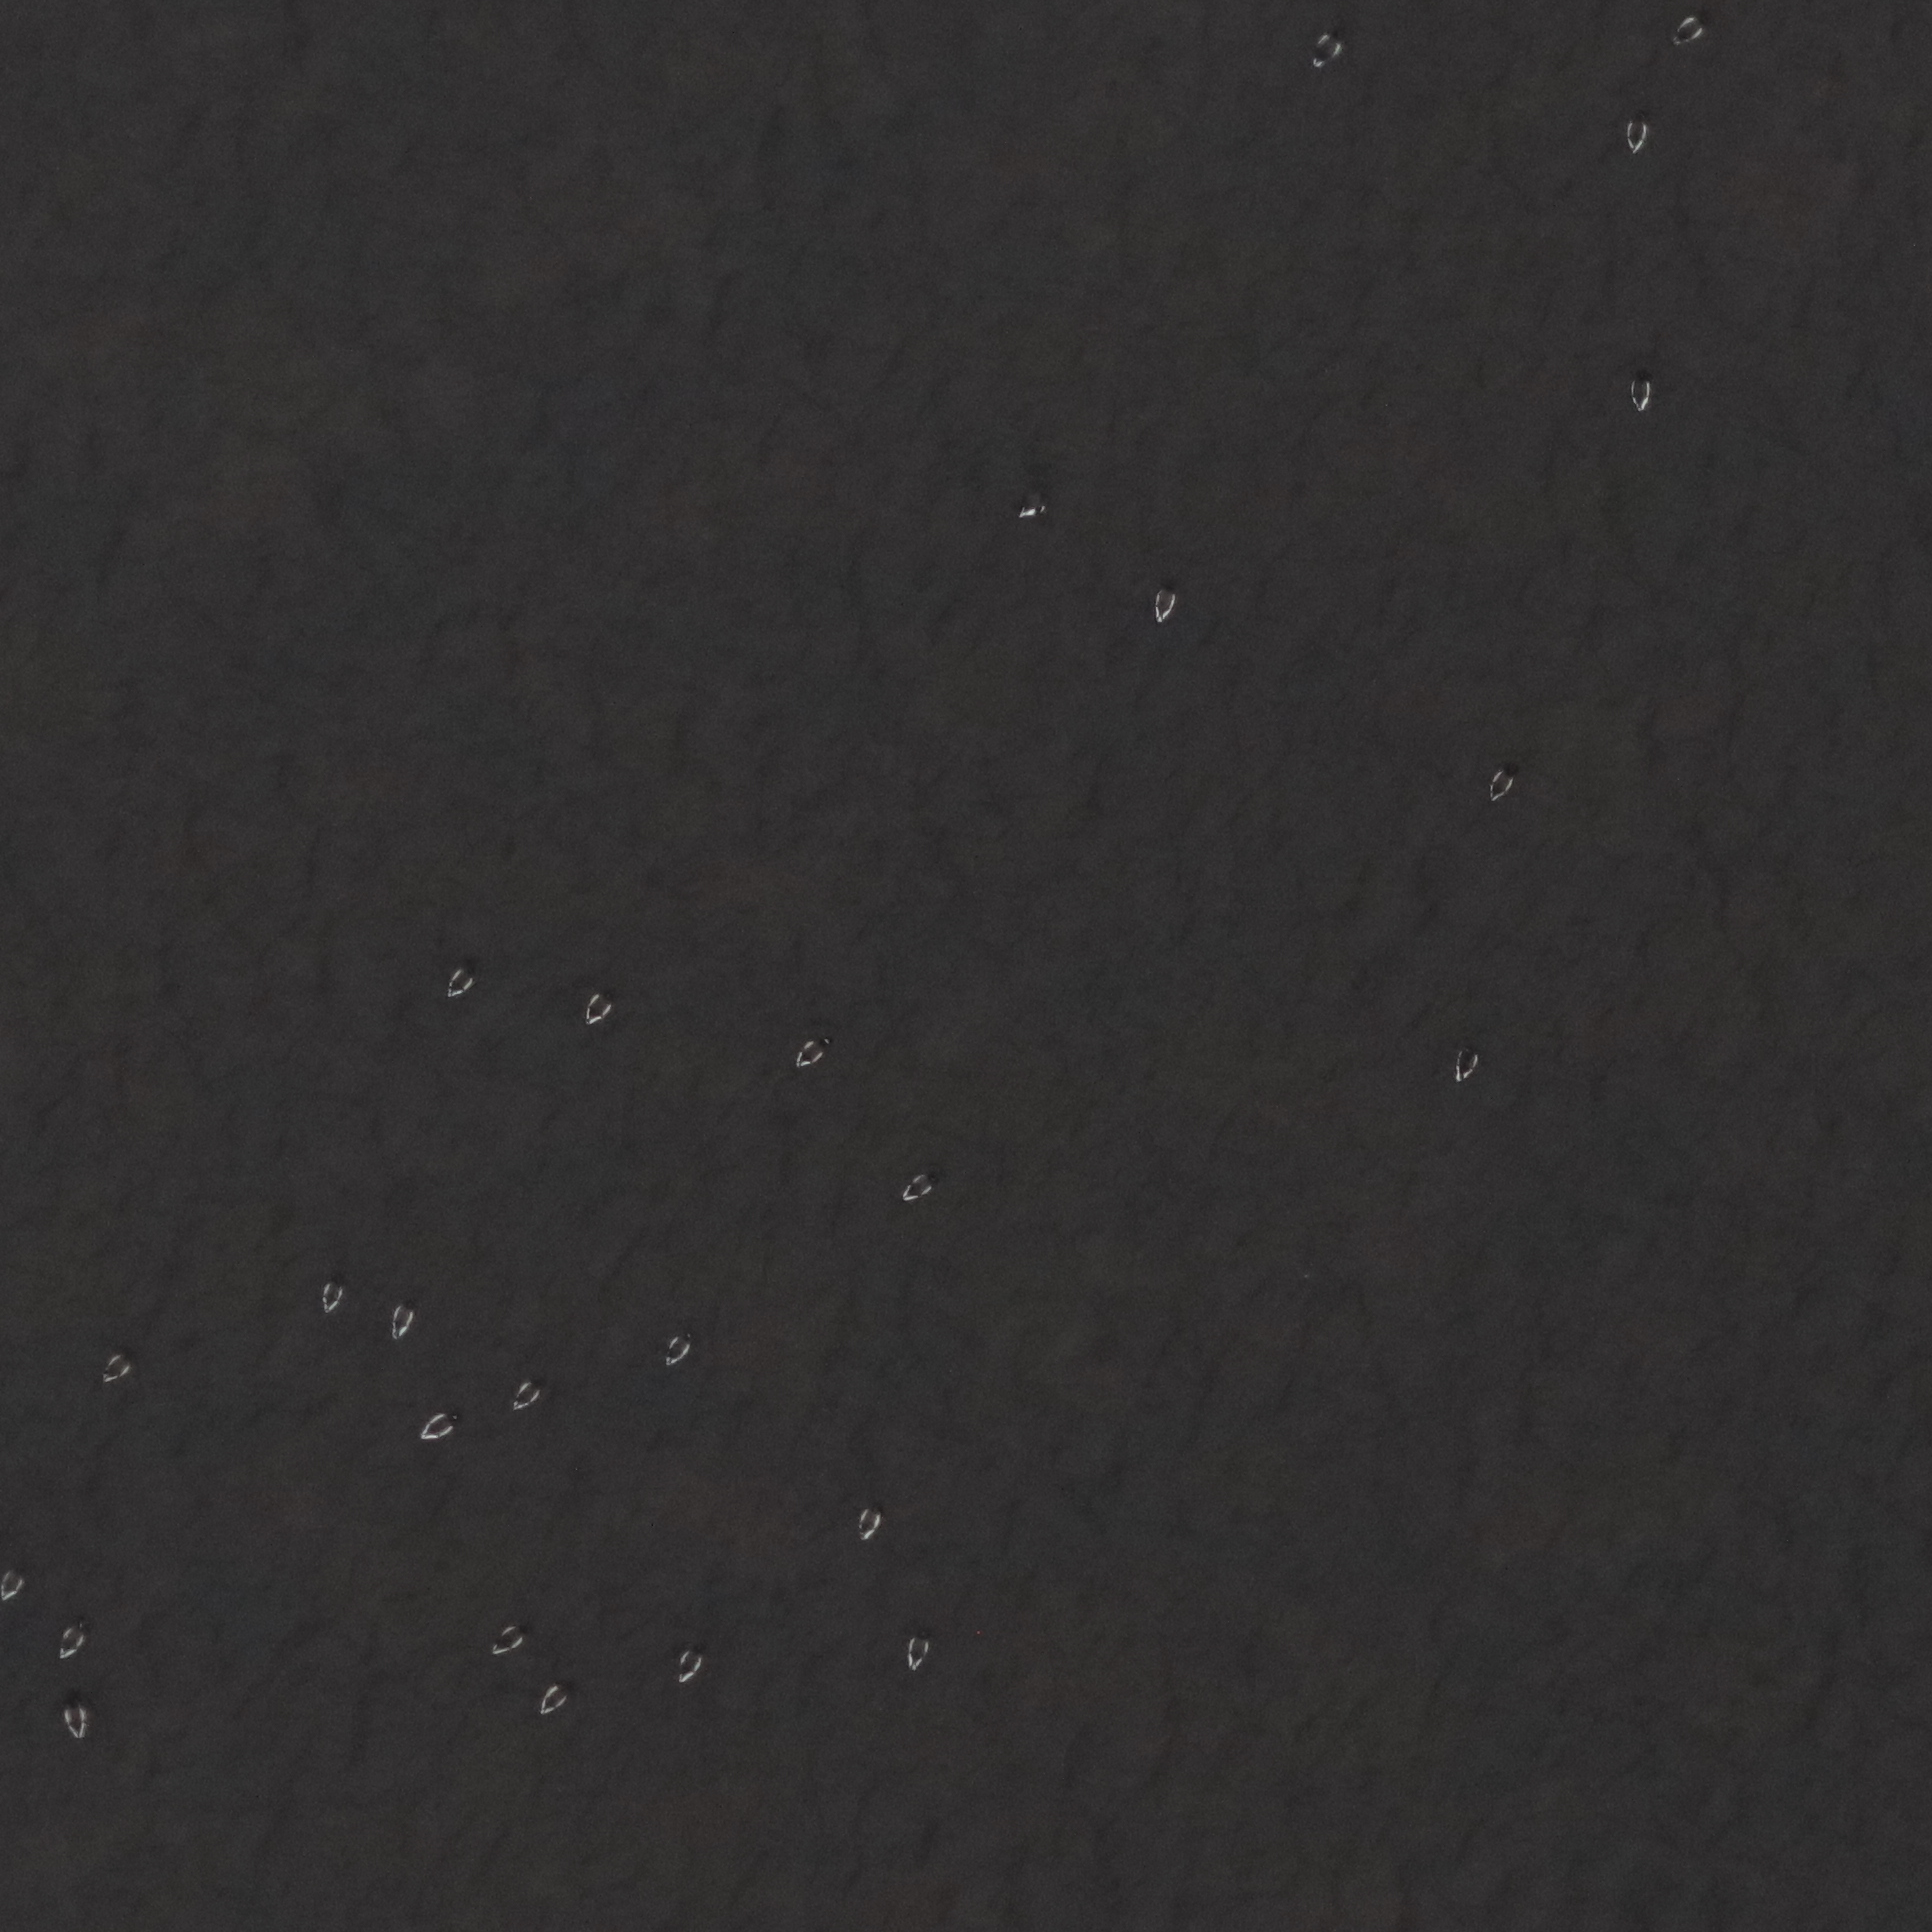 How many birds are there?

26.